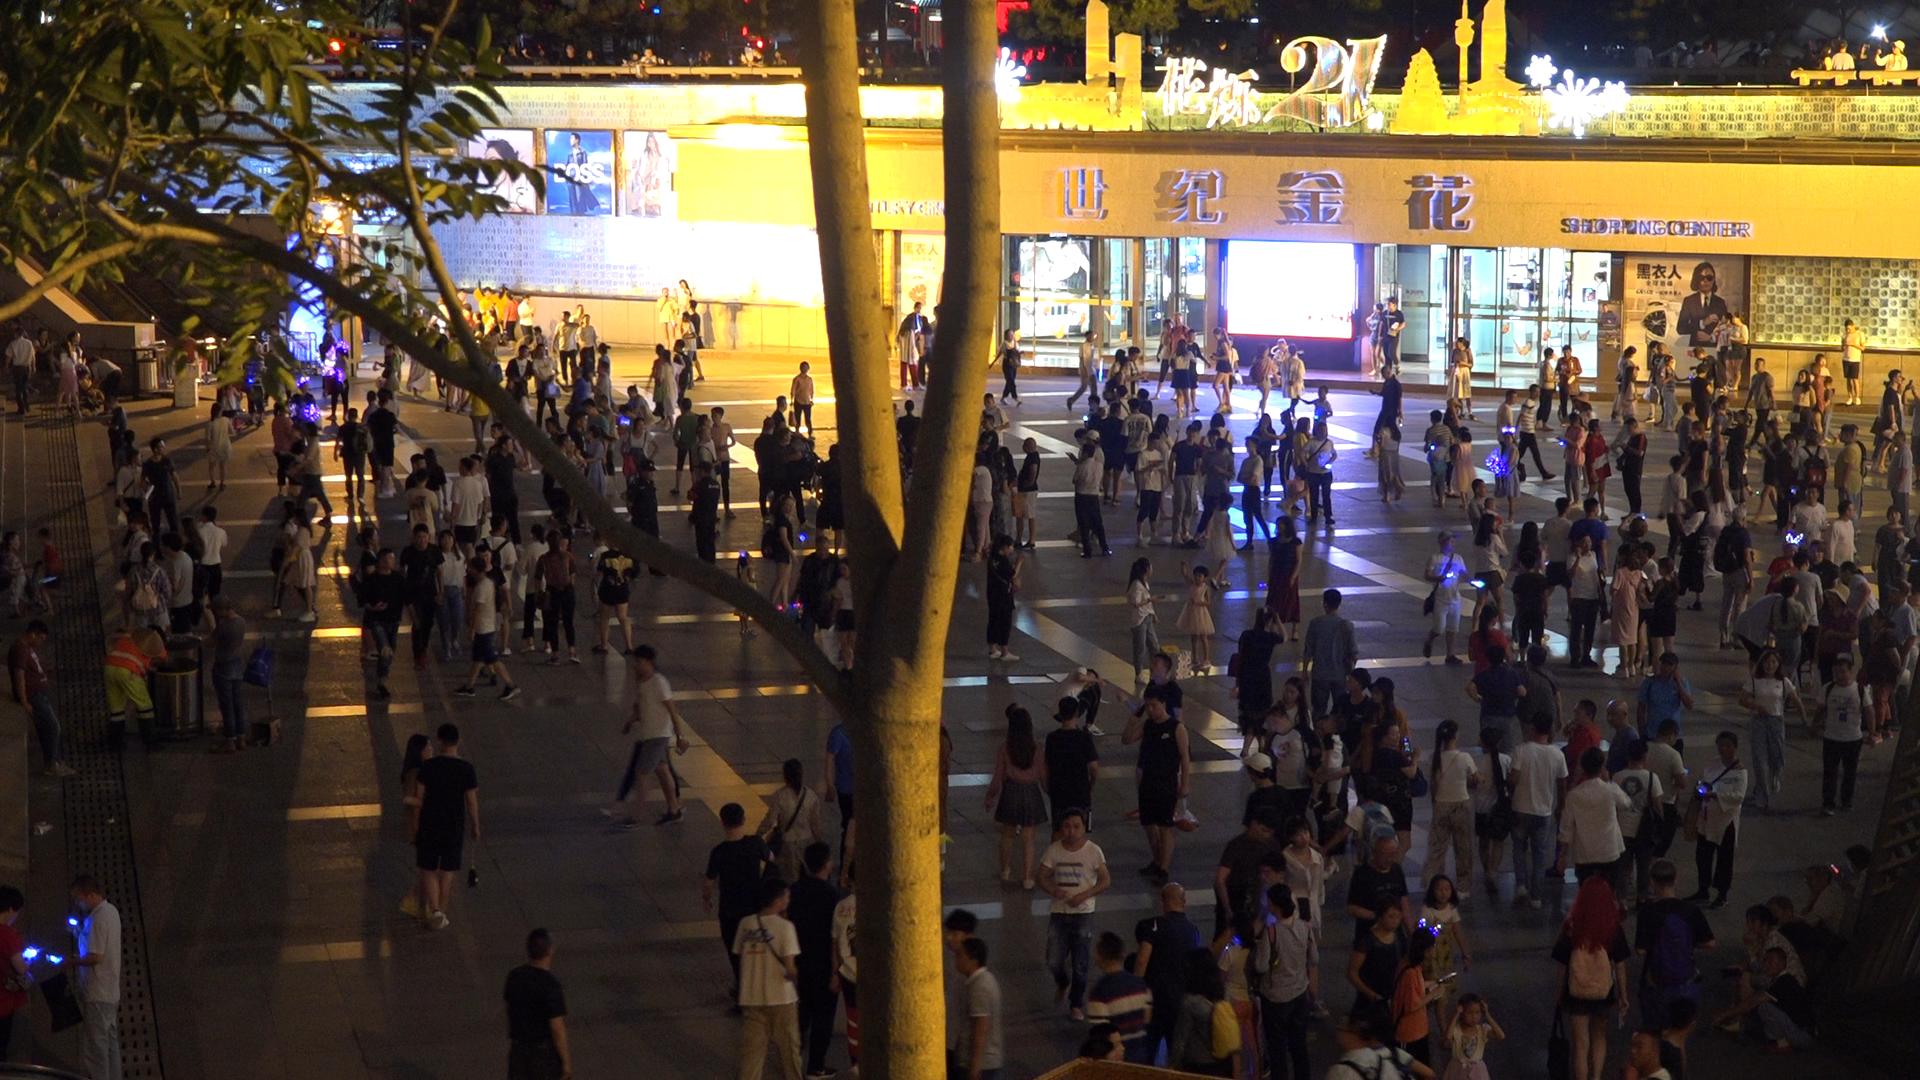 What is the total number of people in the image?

304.